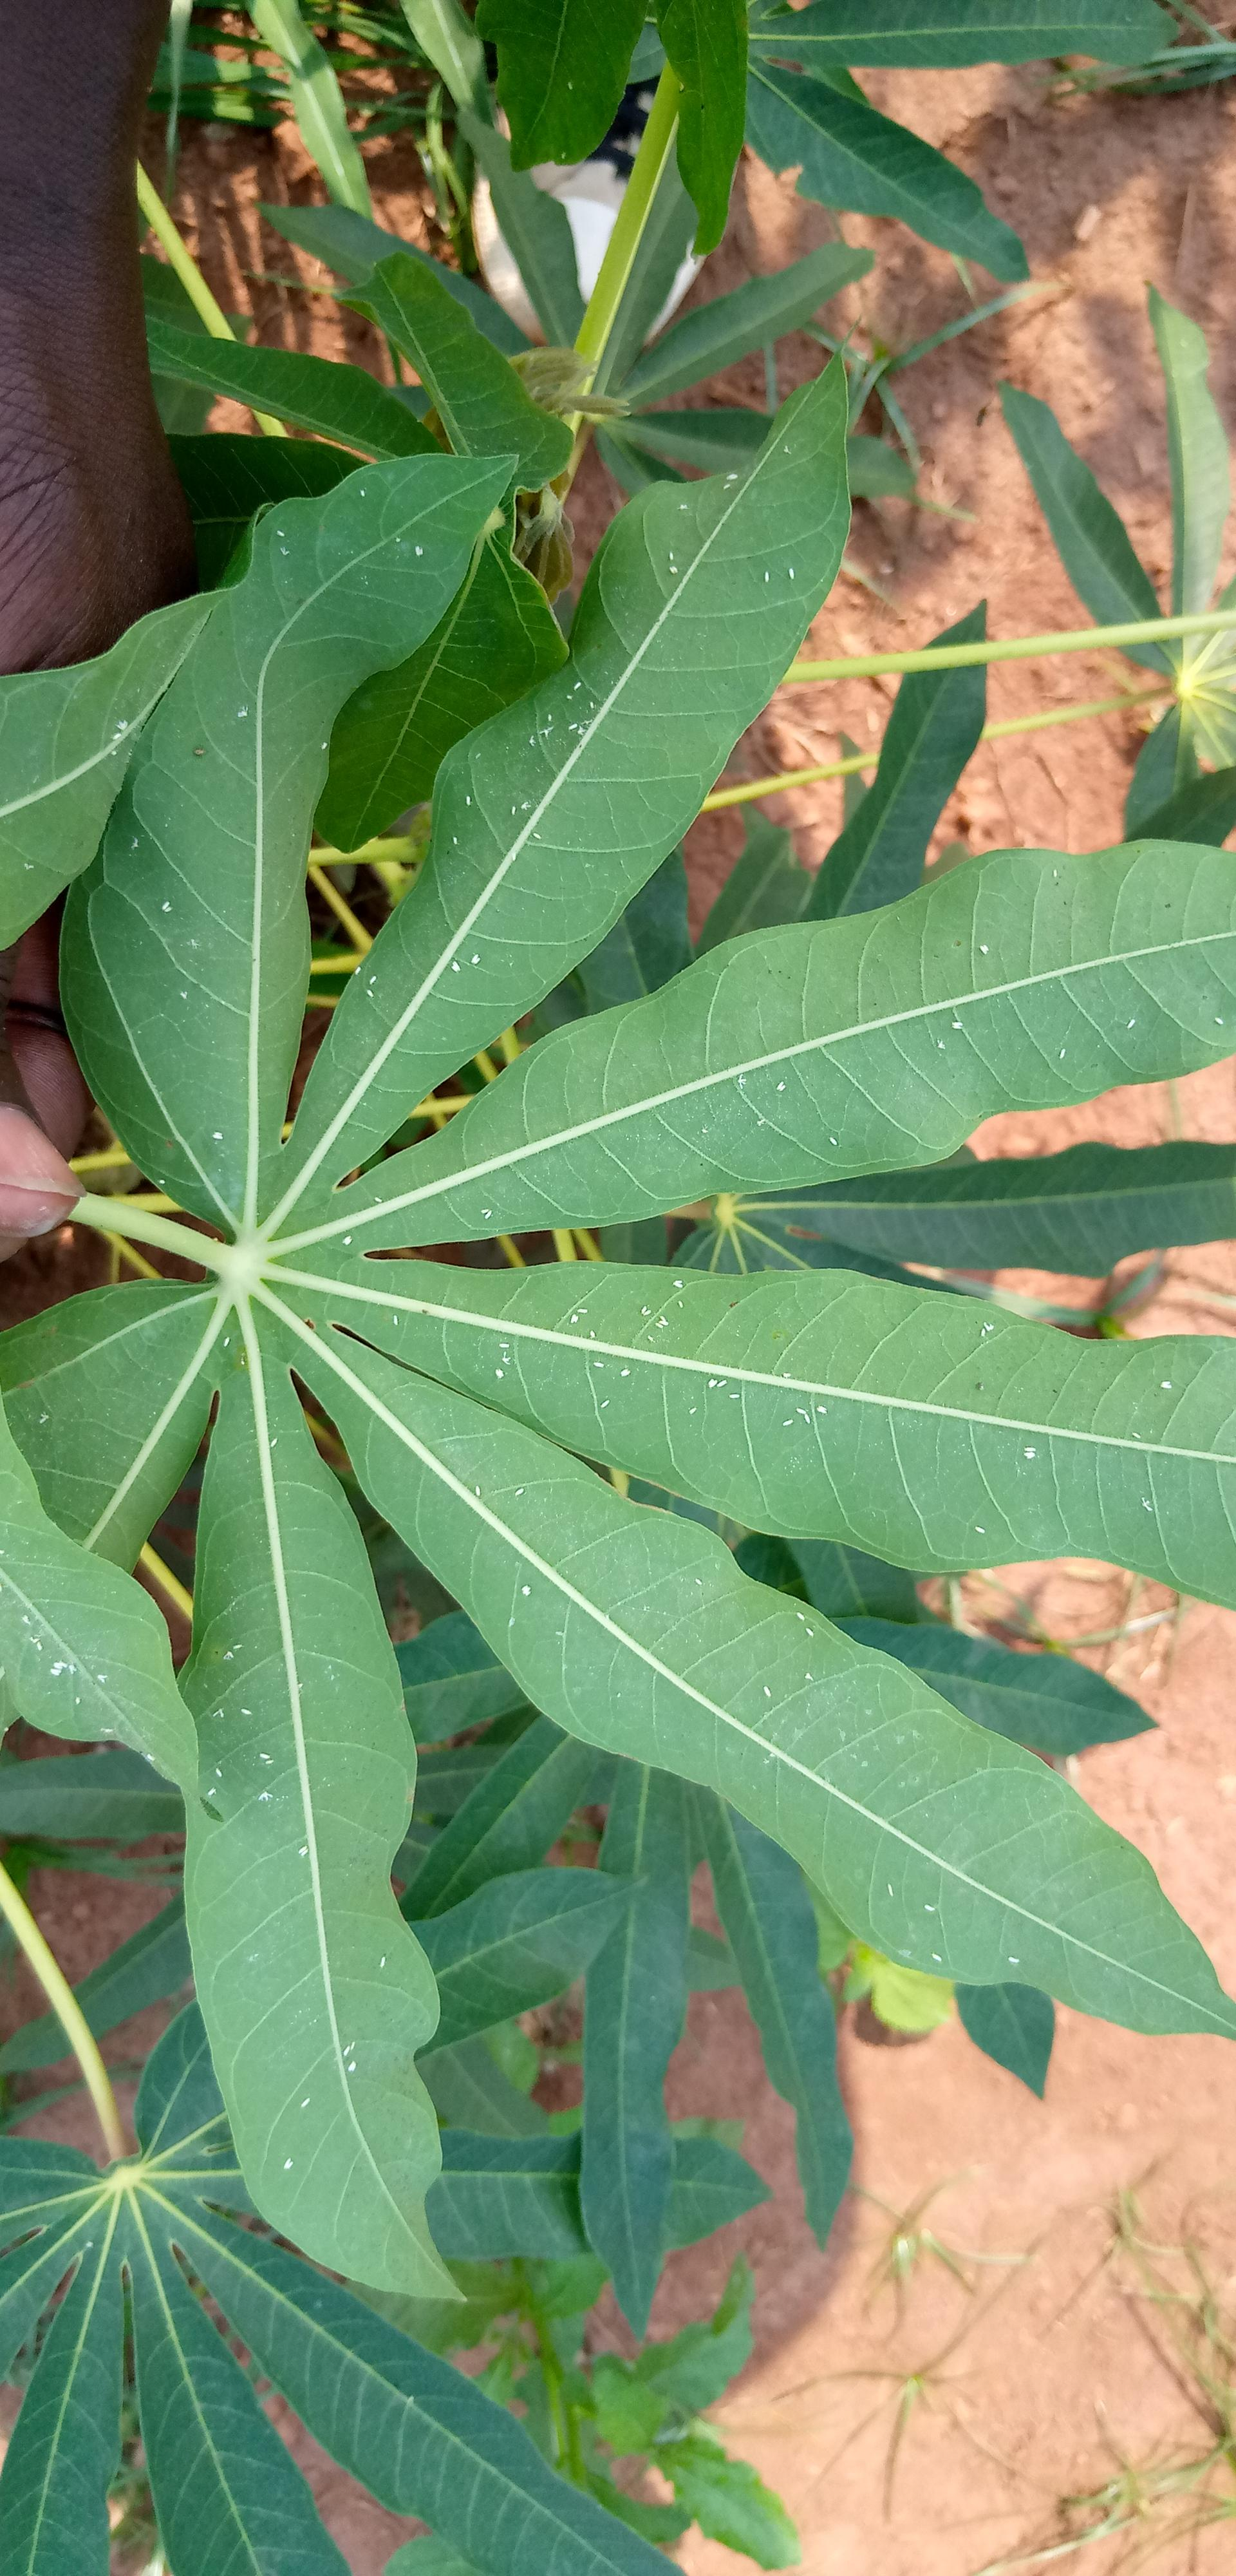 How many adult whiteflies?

122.